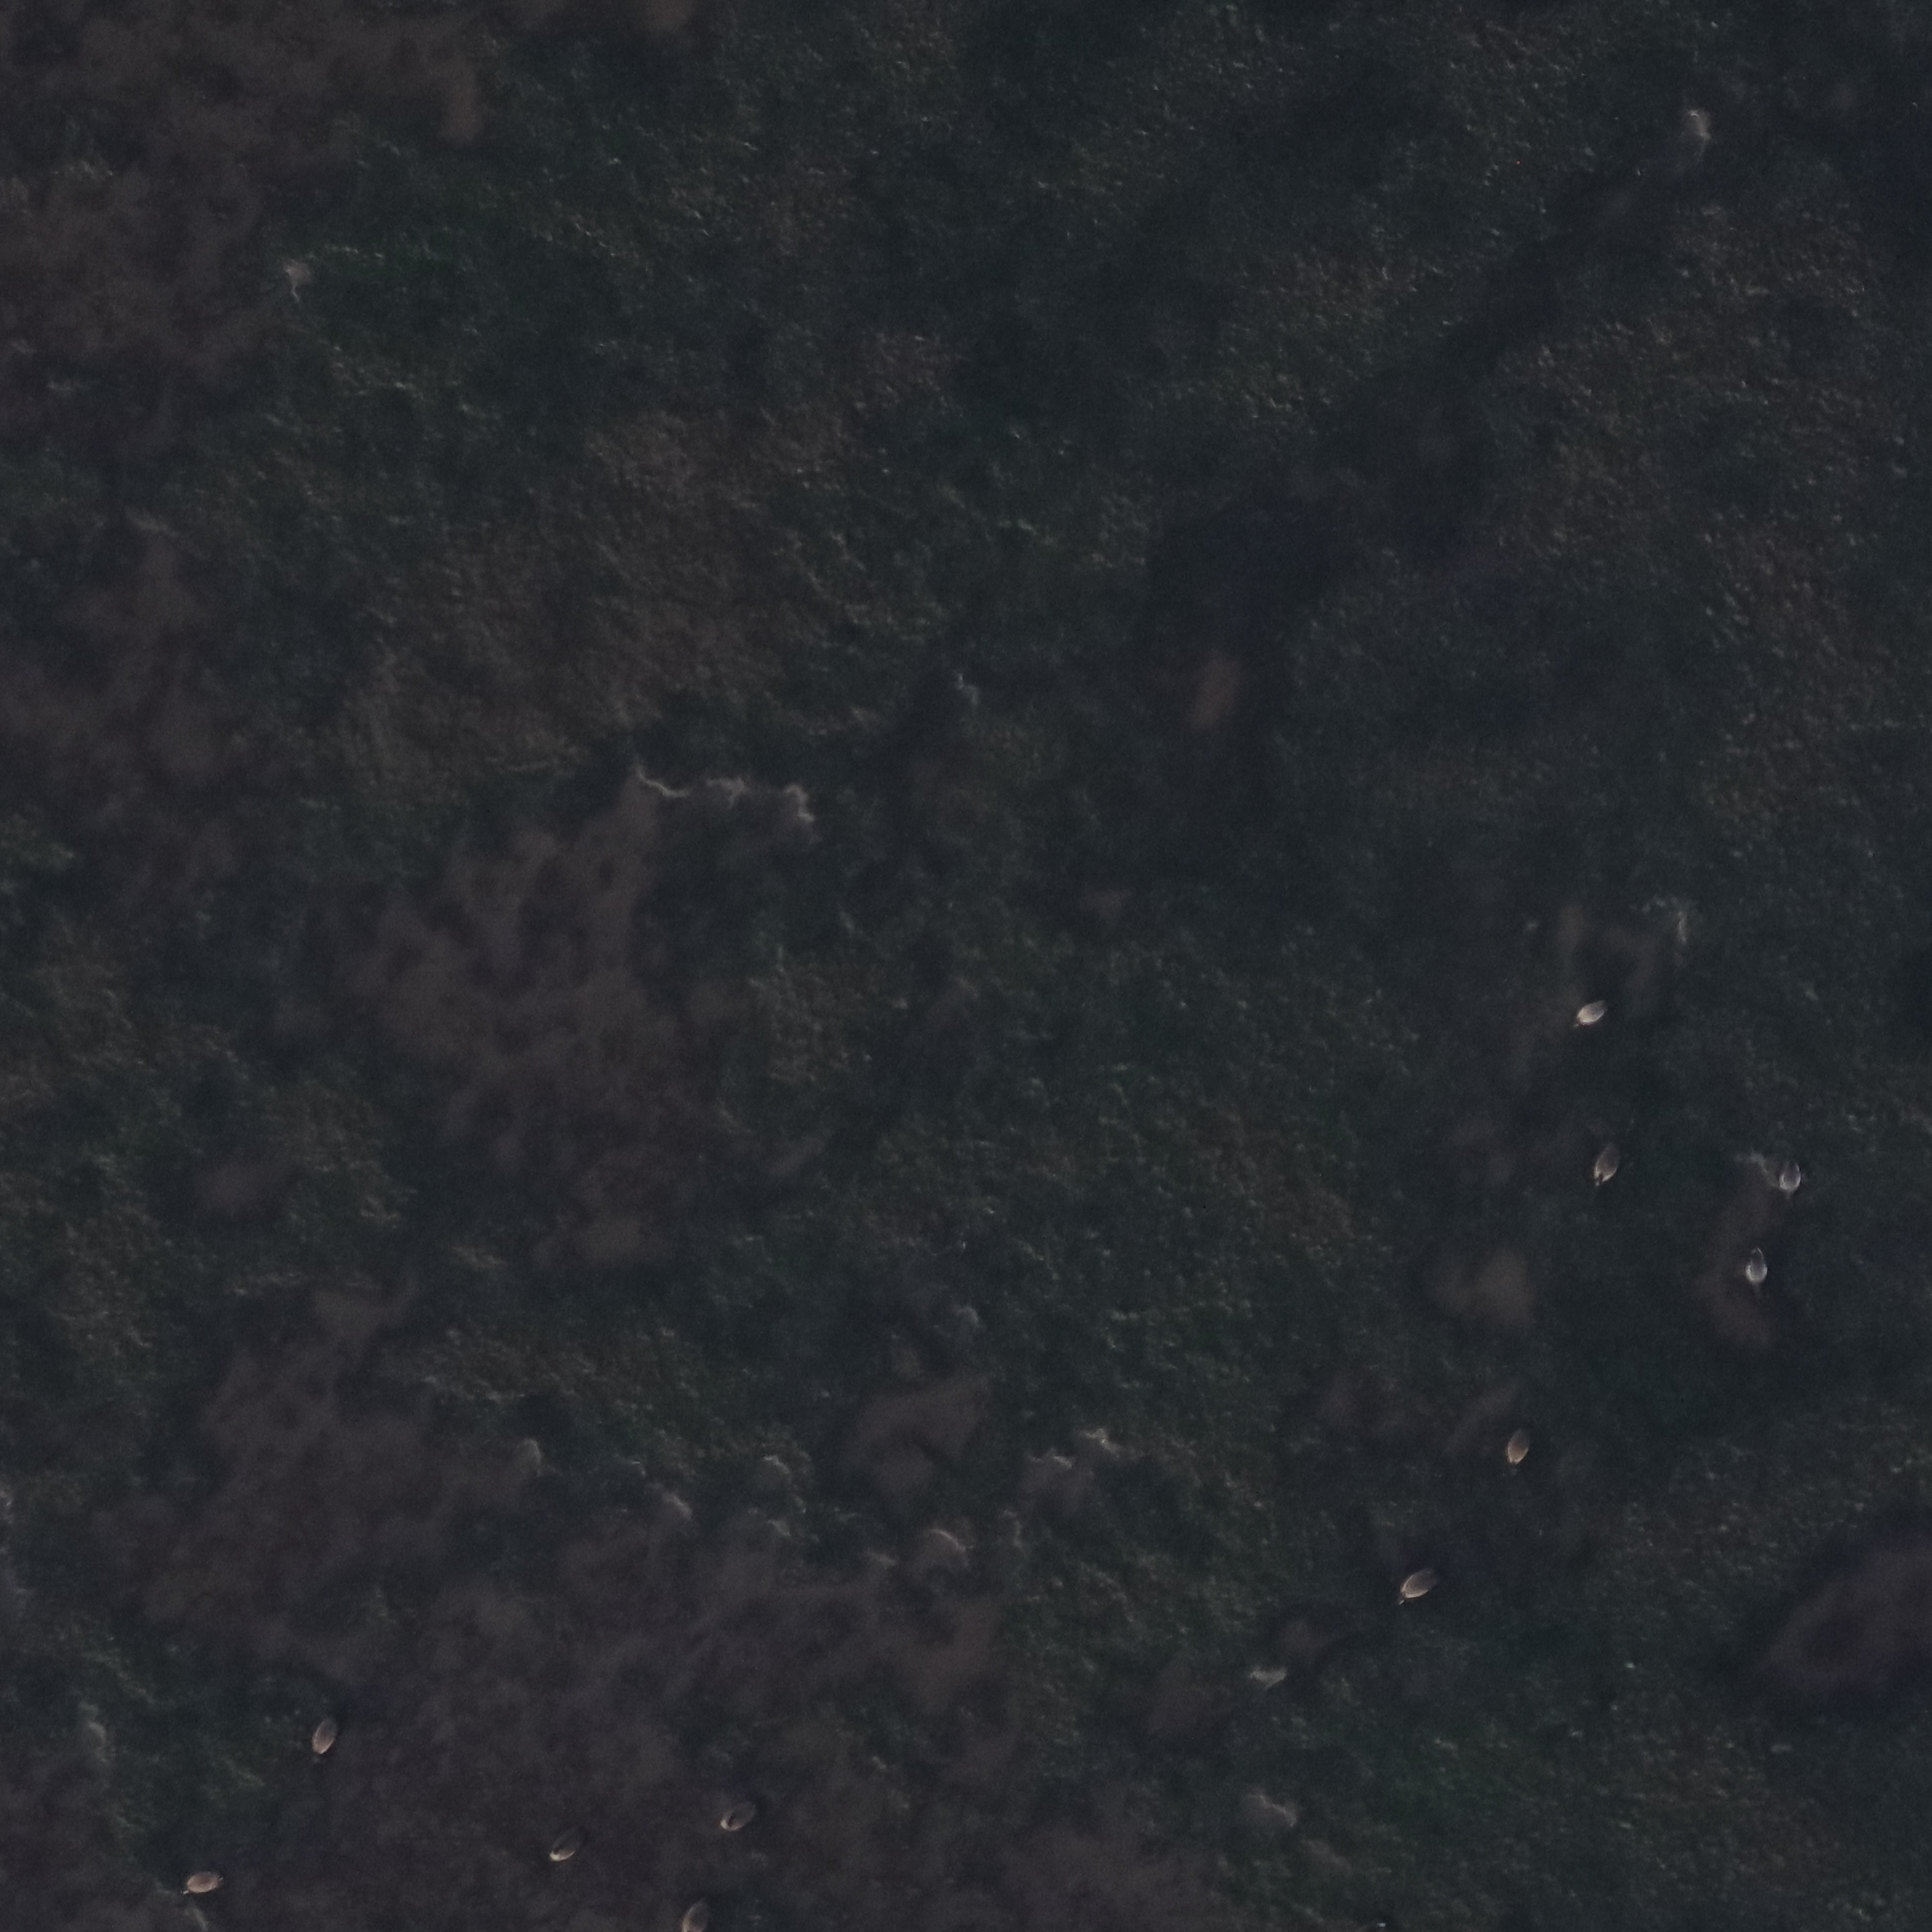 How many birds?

11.